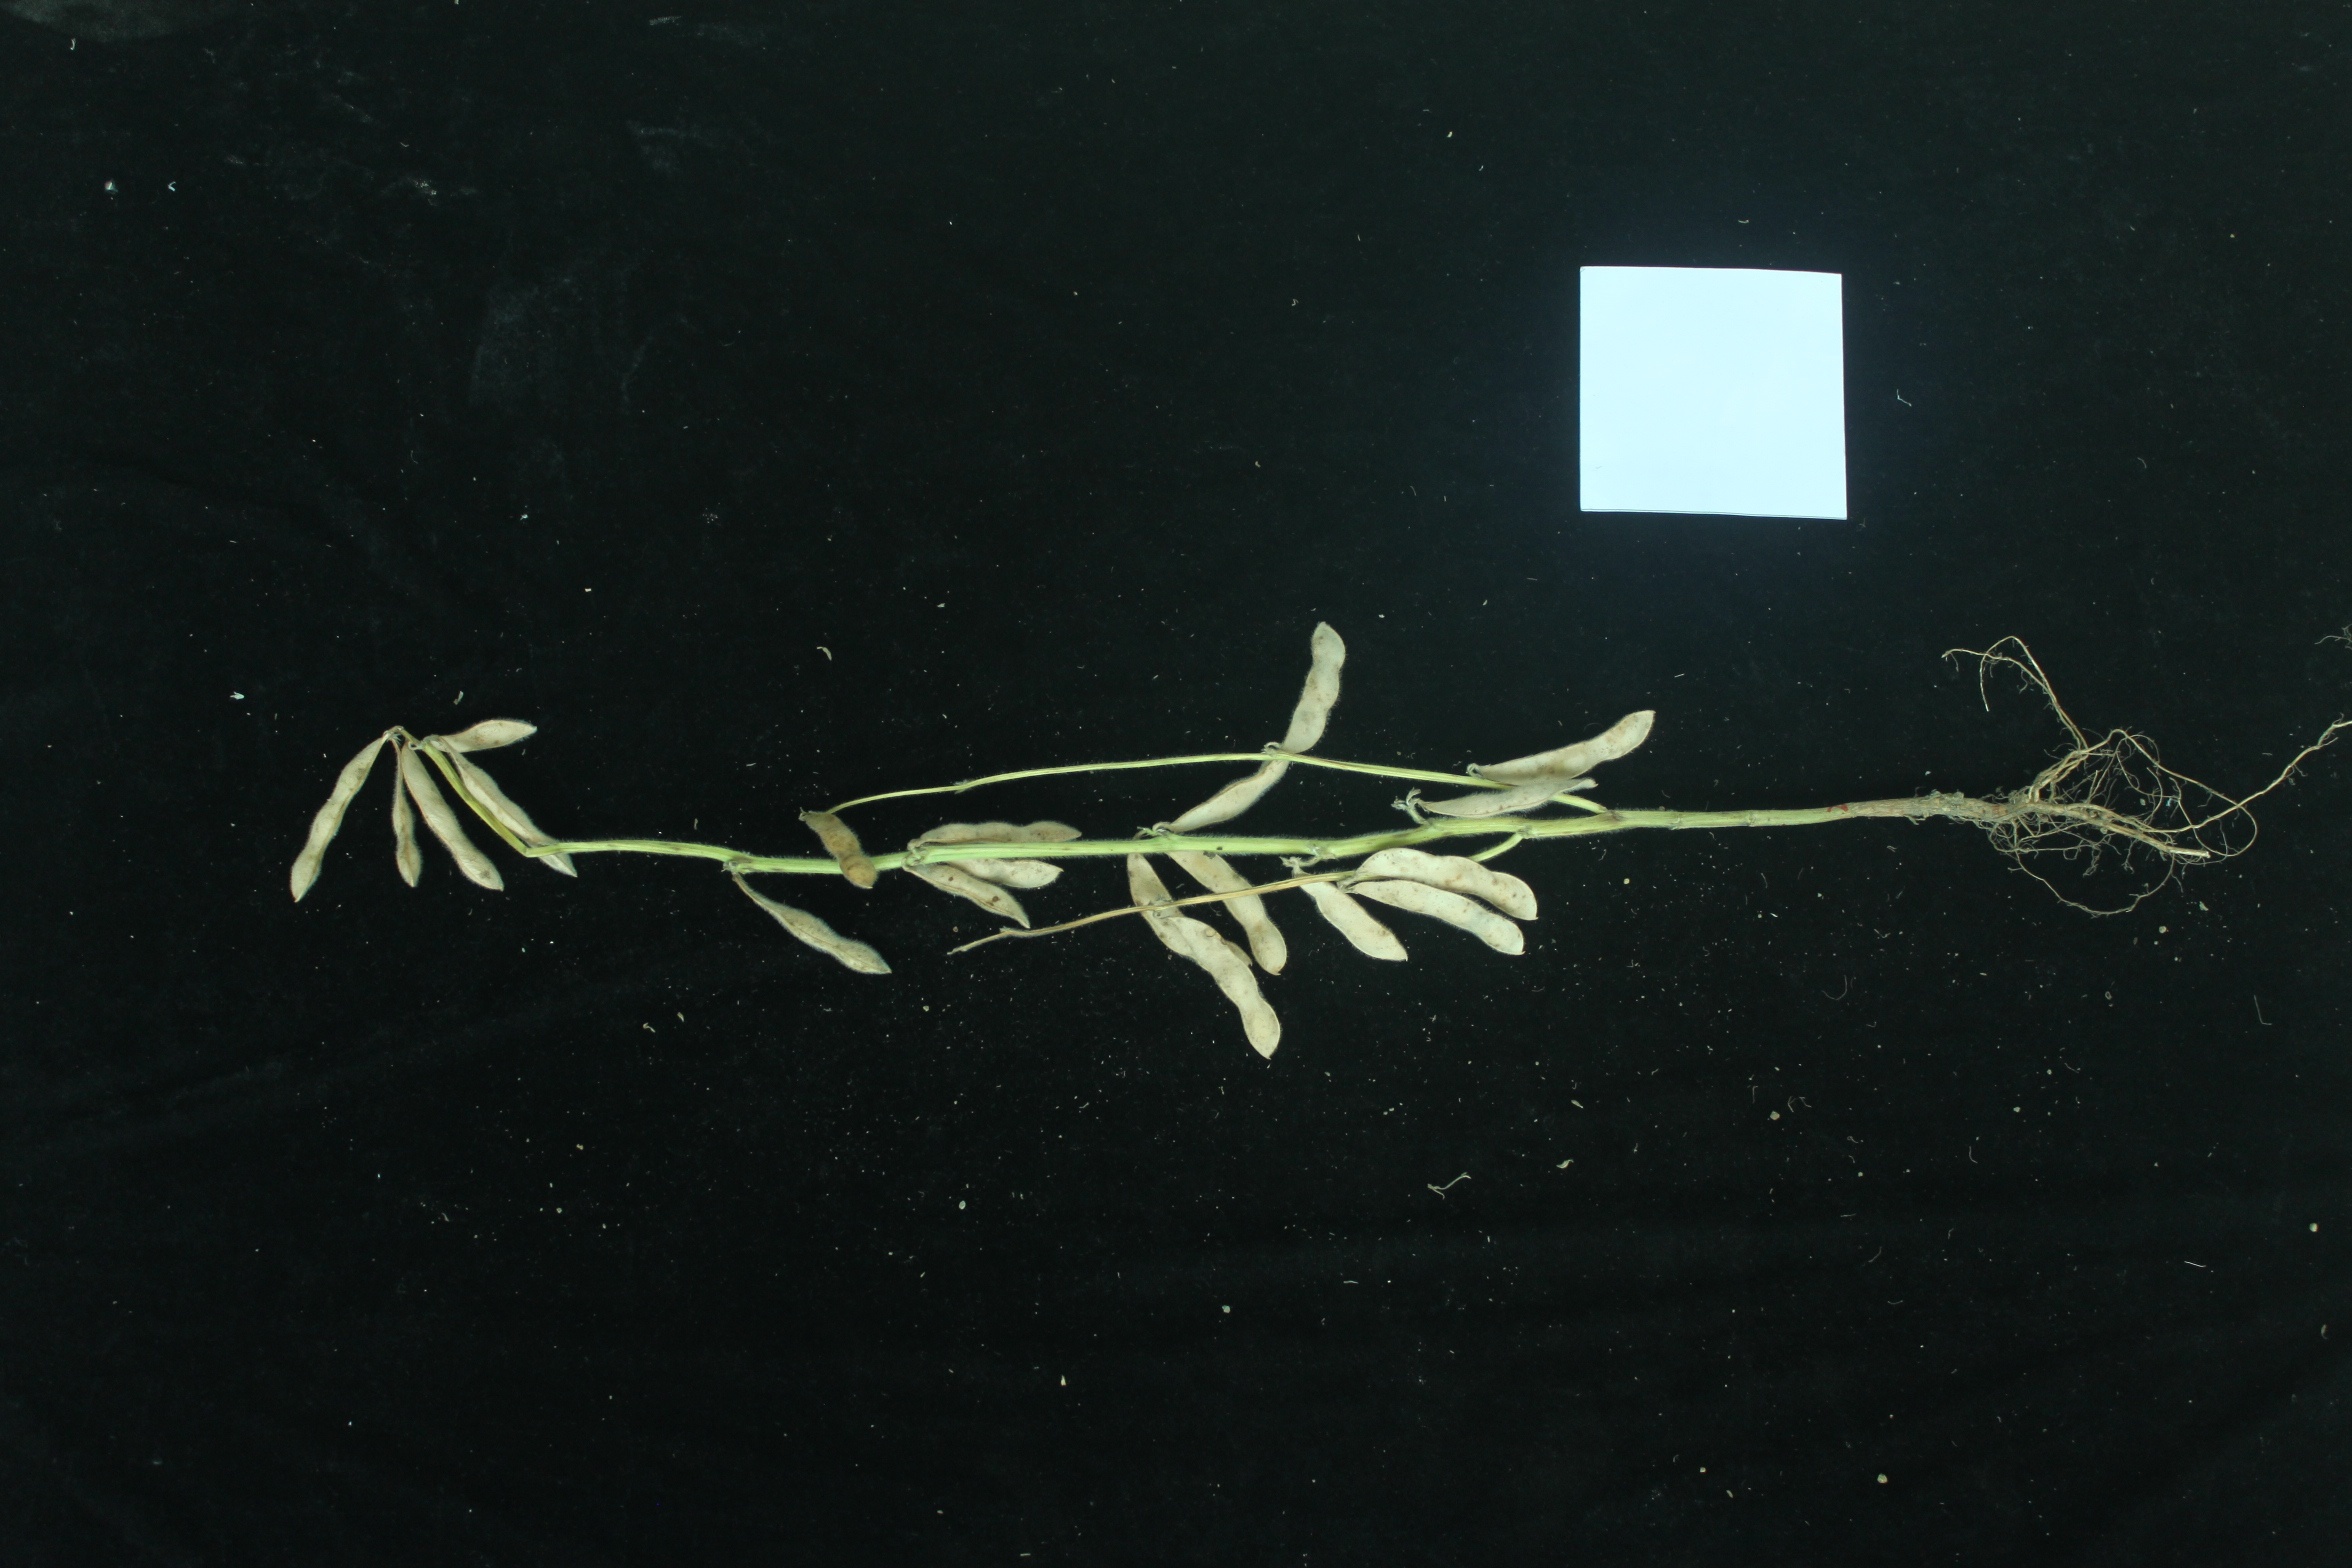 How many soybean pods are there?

20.